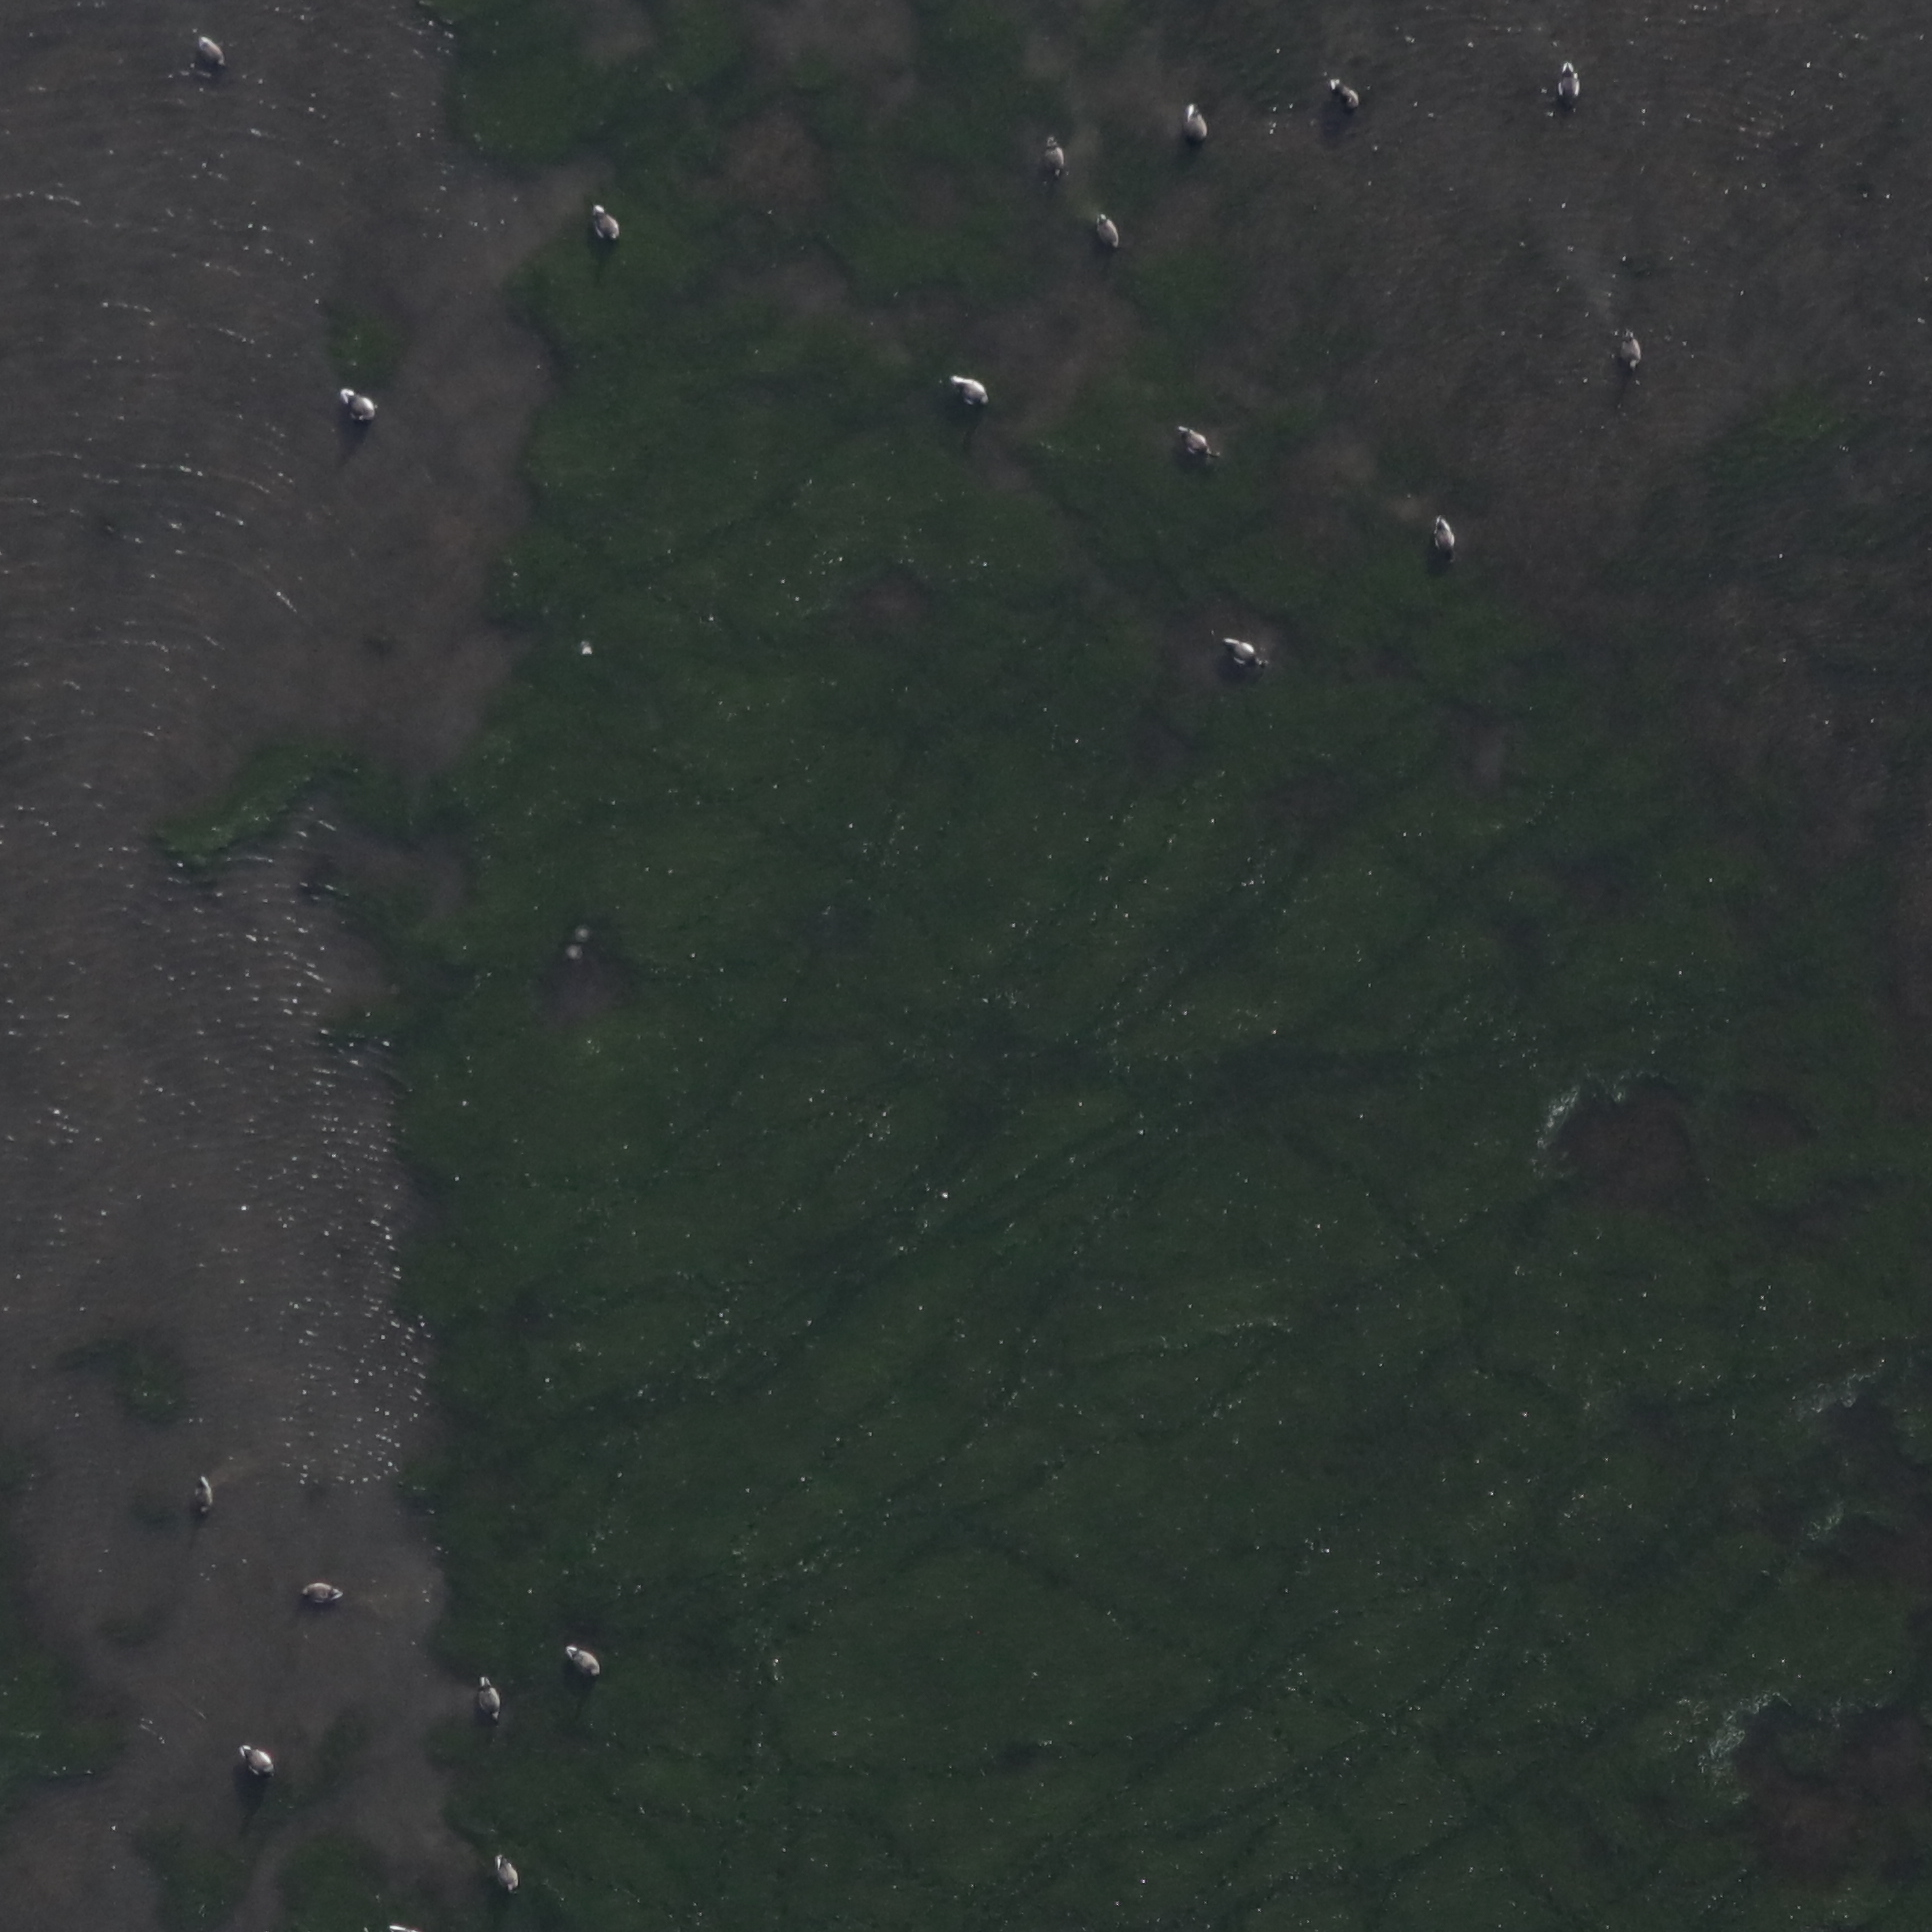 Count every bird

19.